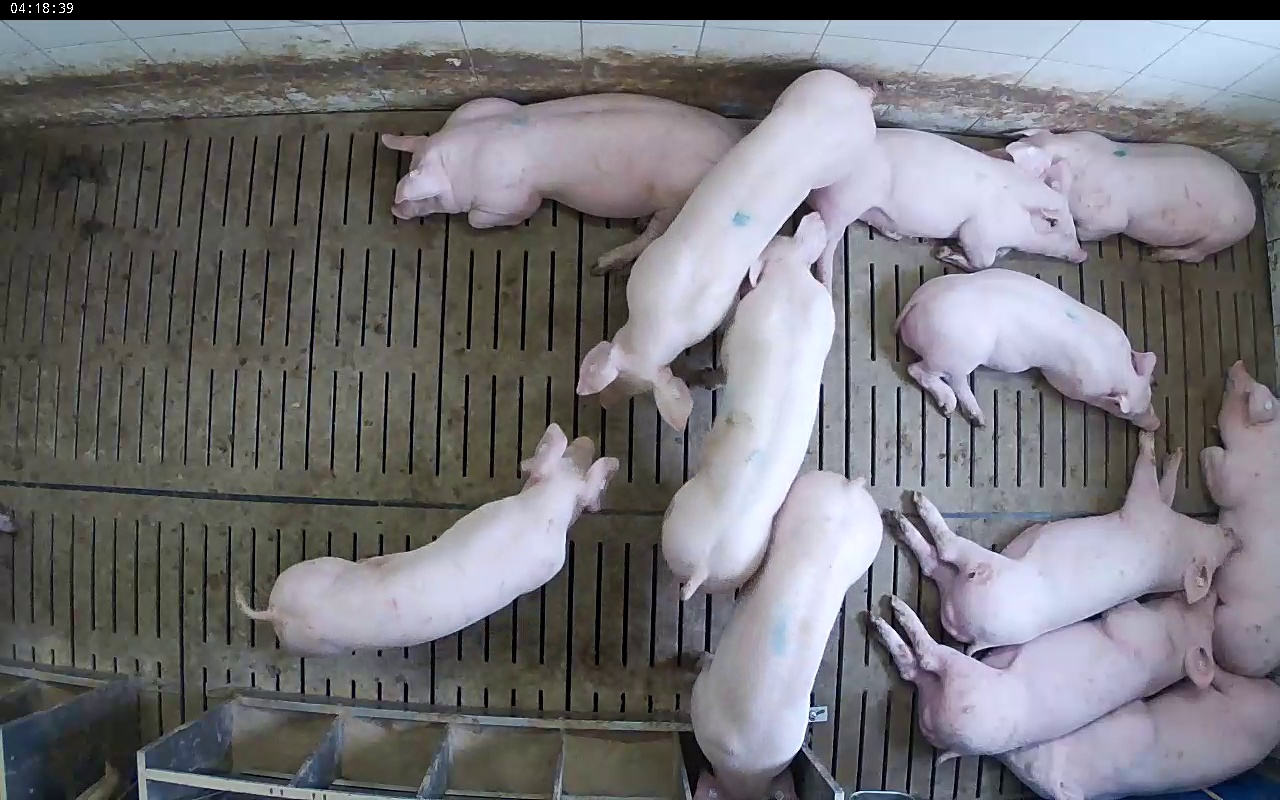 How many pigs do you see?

12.